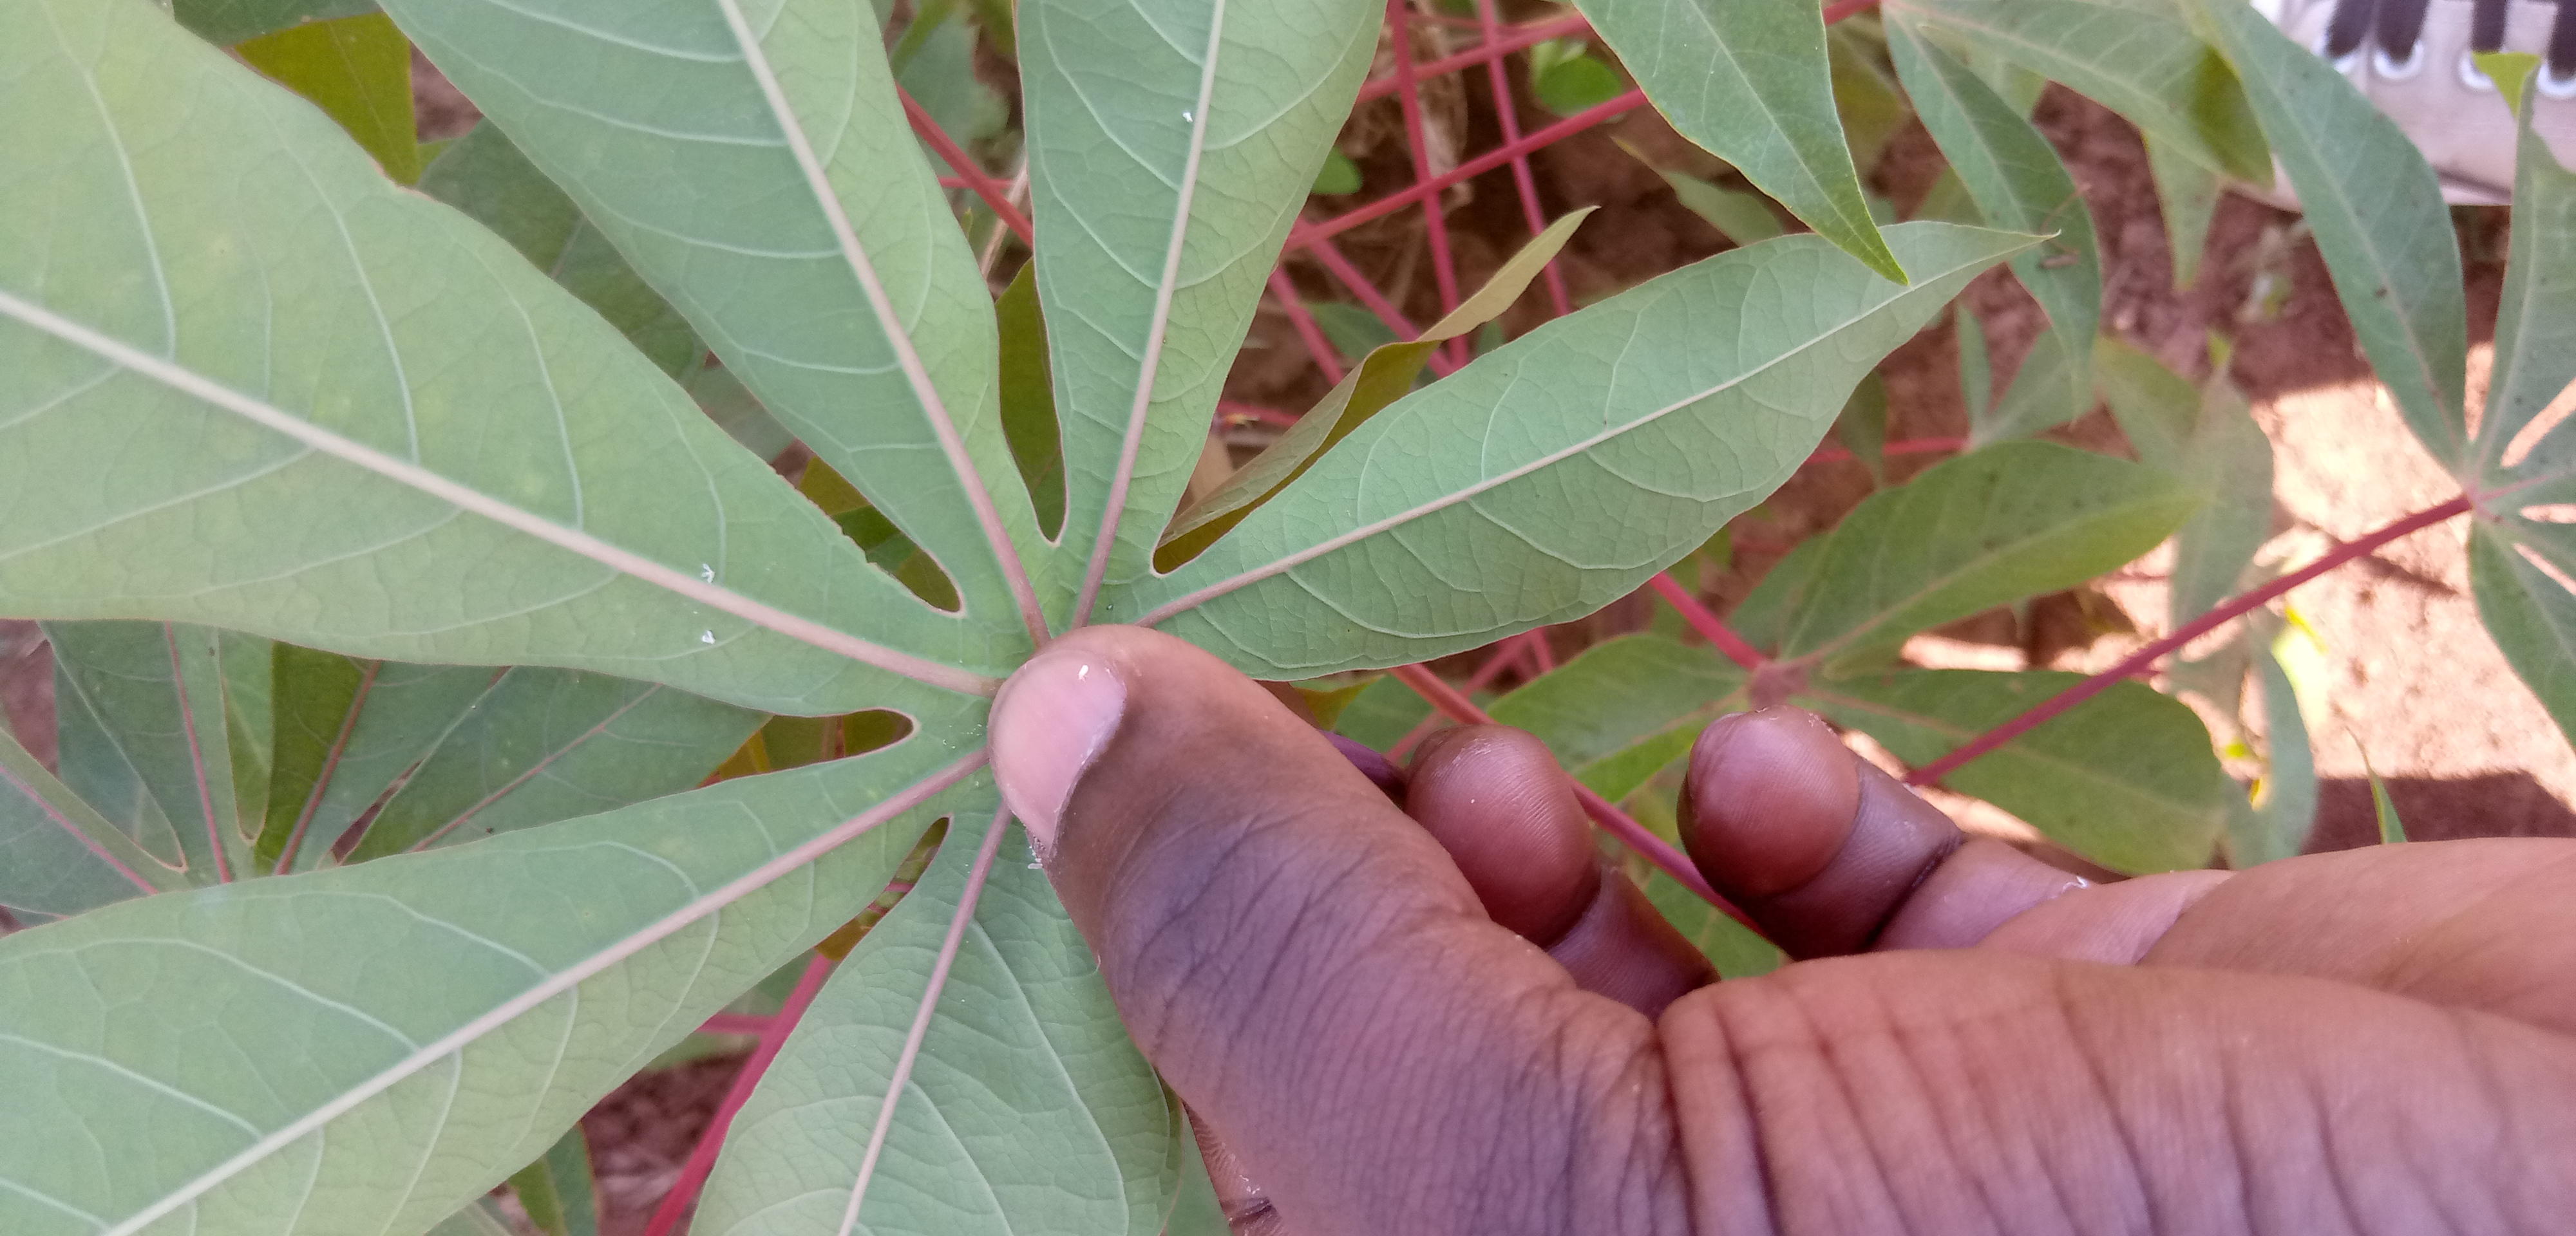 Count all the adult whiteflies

4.